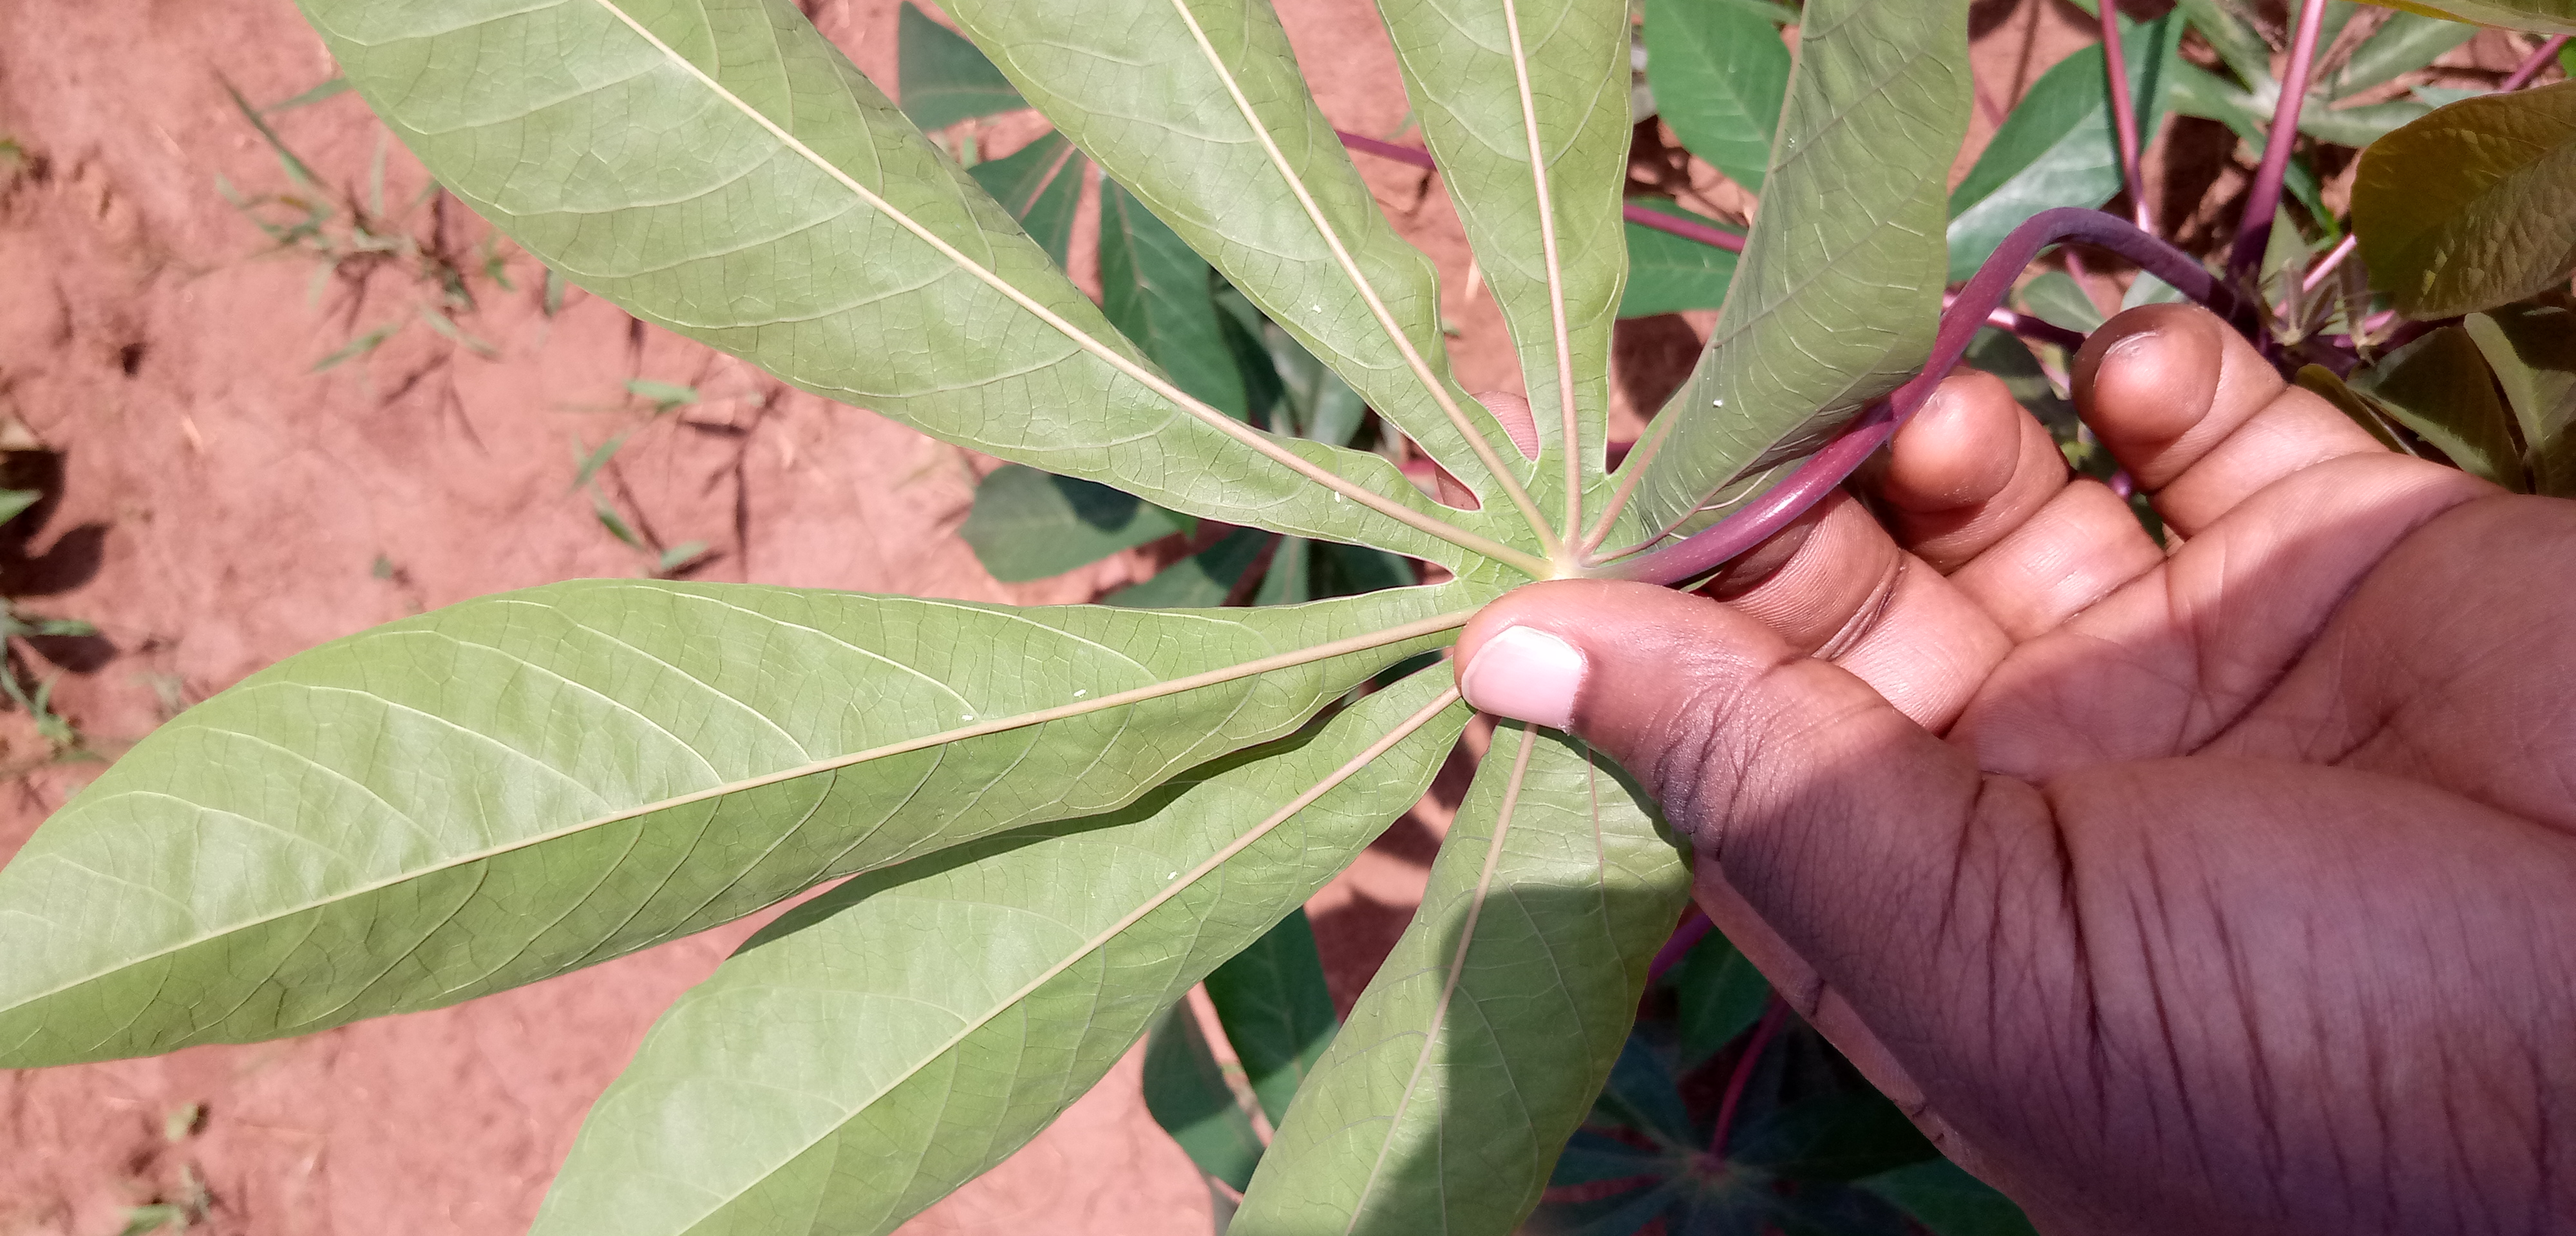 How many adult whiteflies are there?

6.